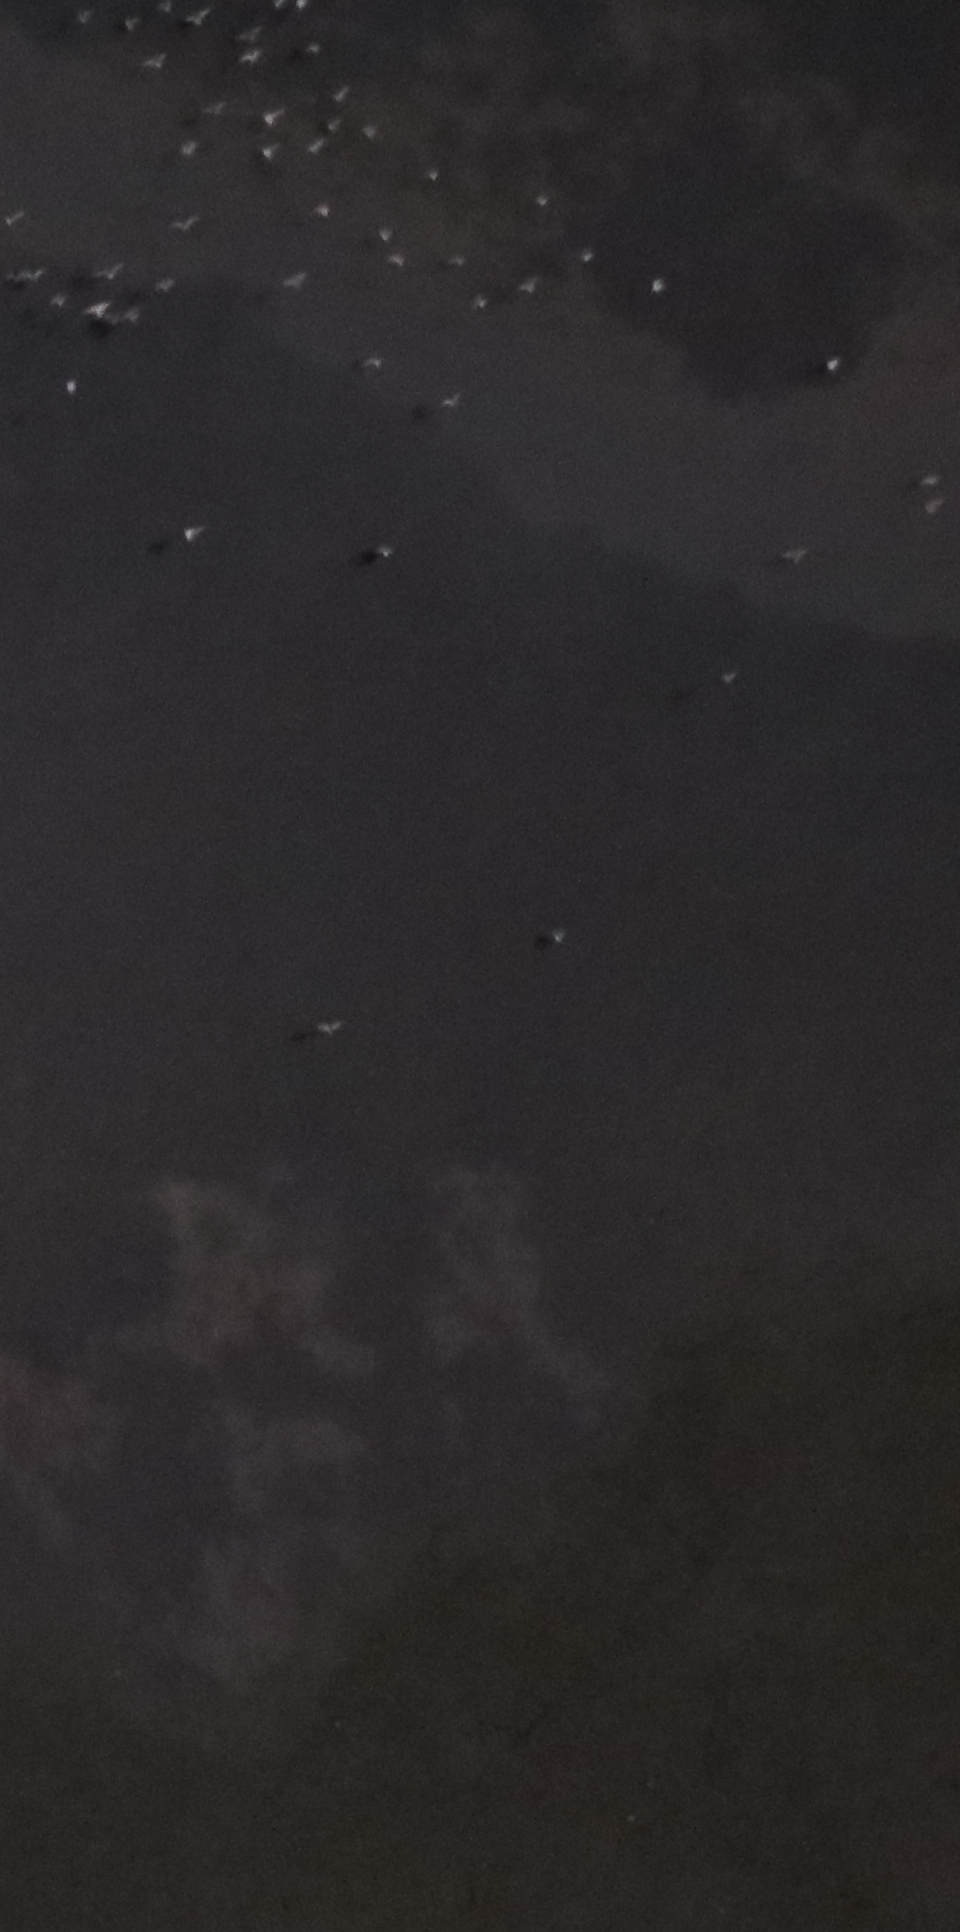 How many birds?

47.